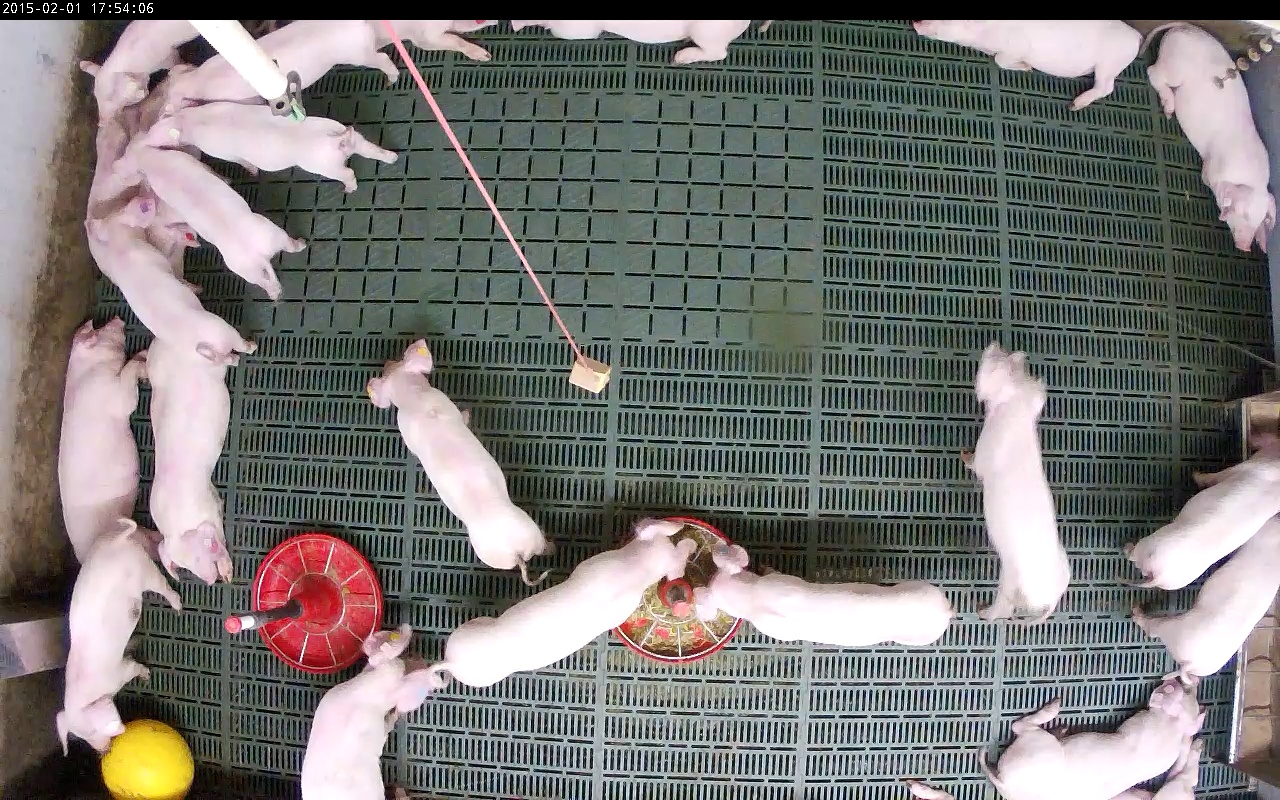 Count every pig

23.